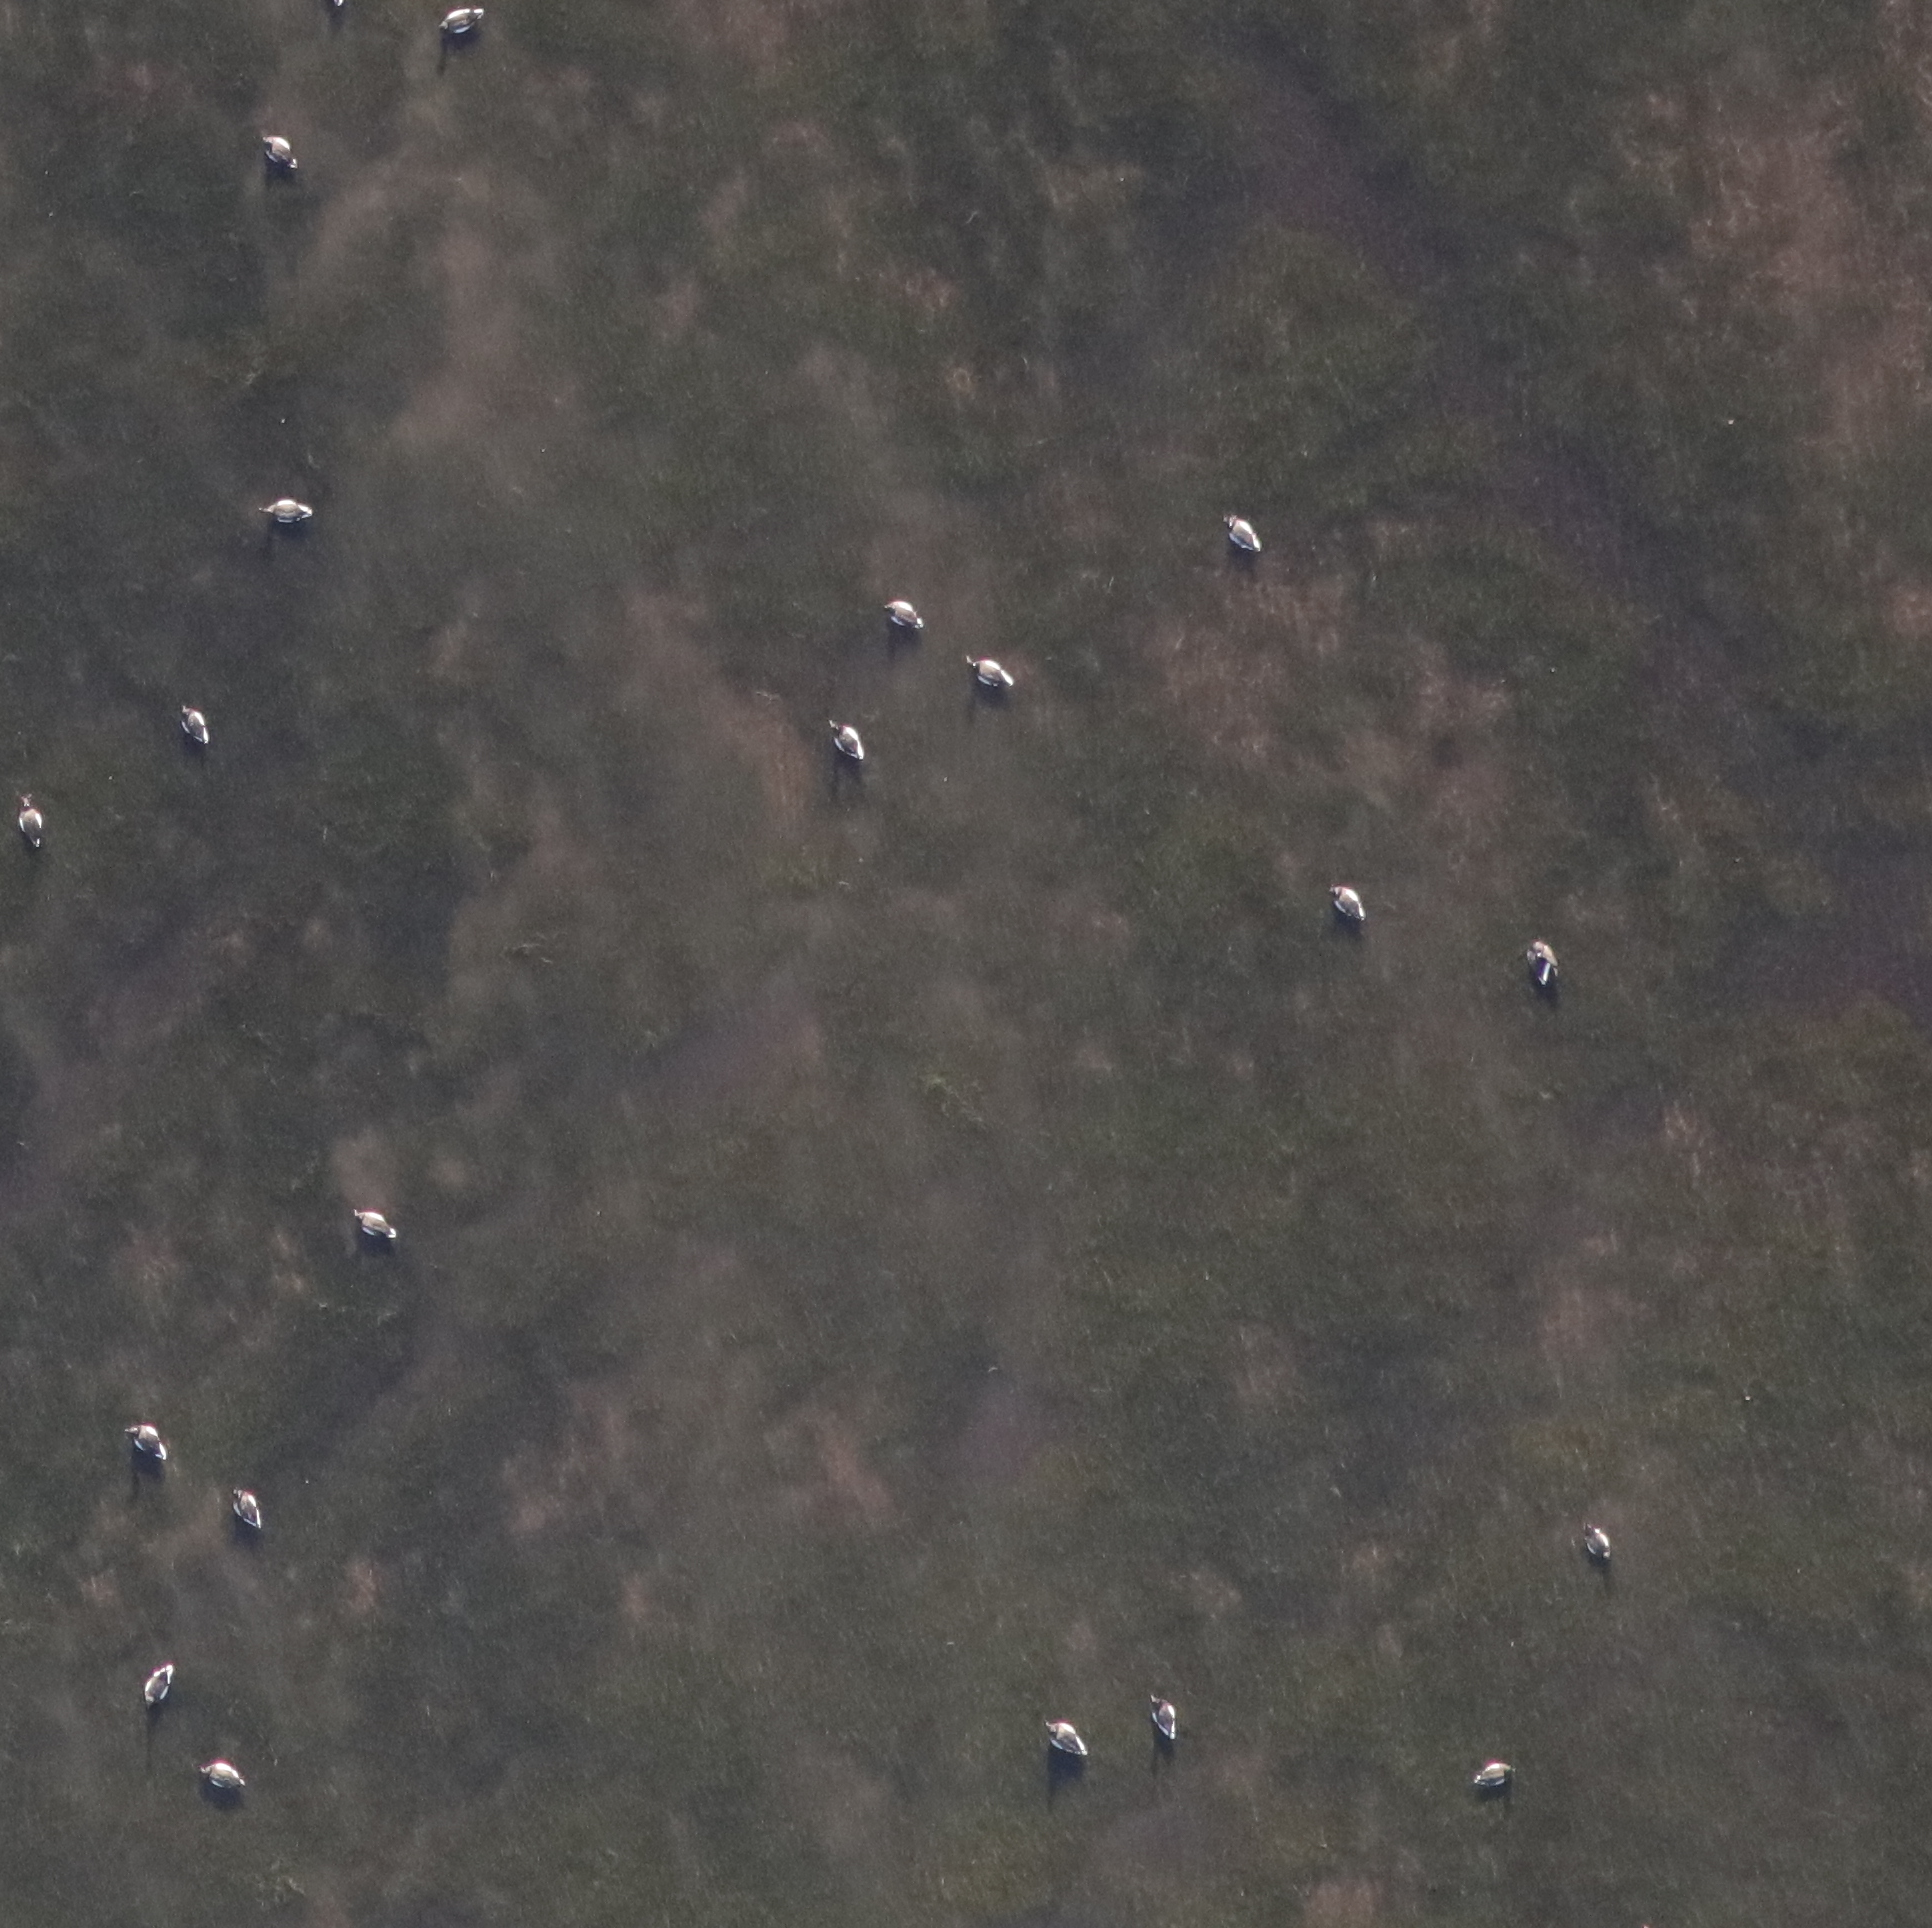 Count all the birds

20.